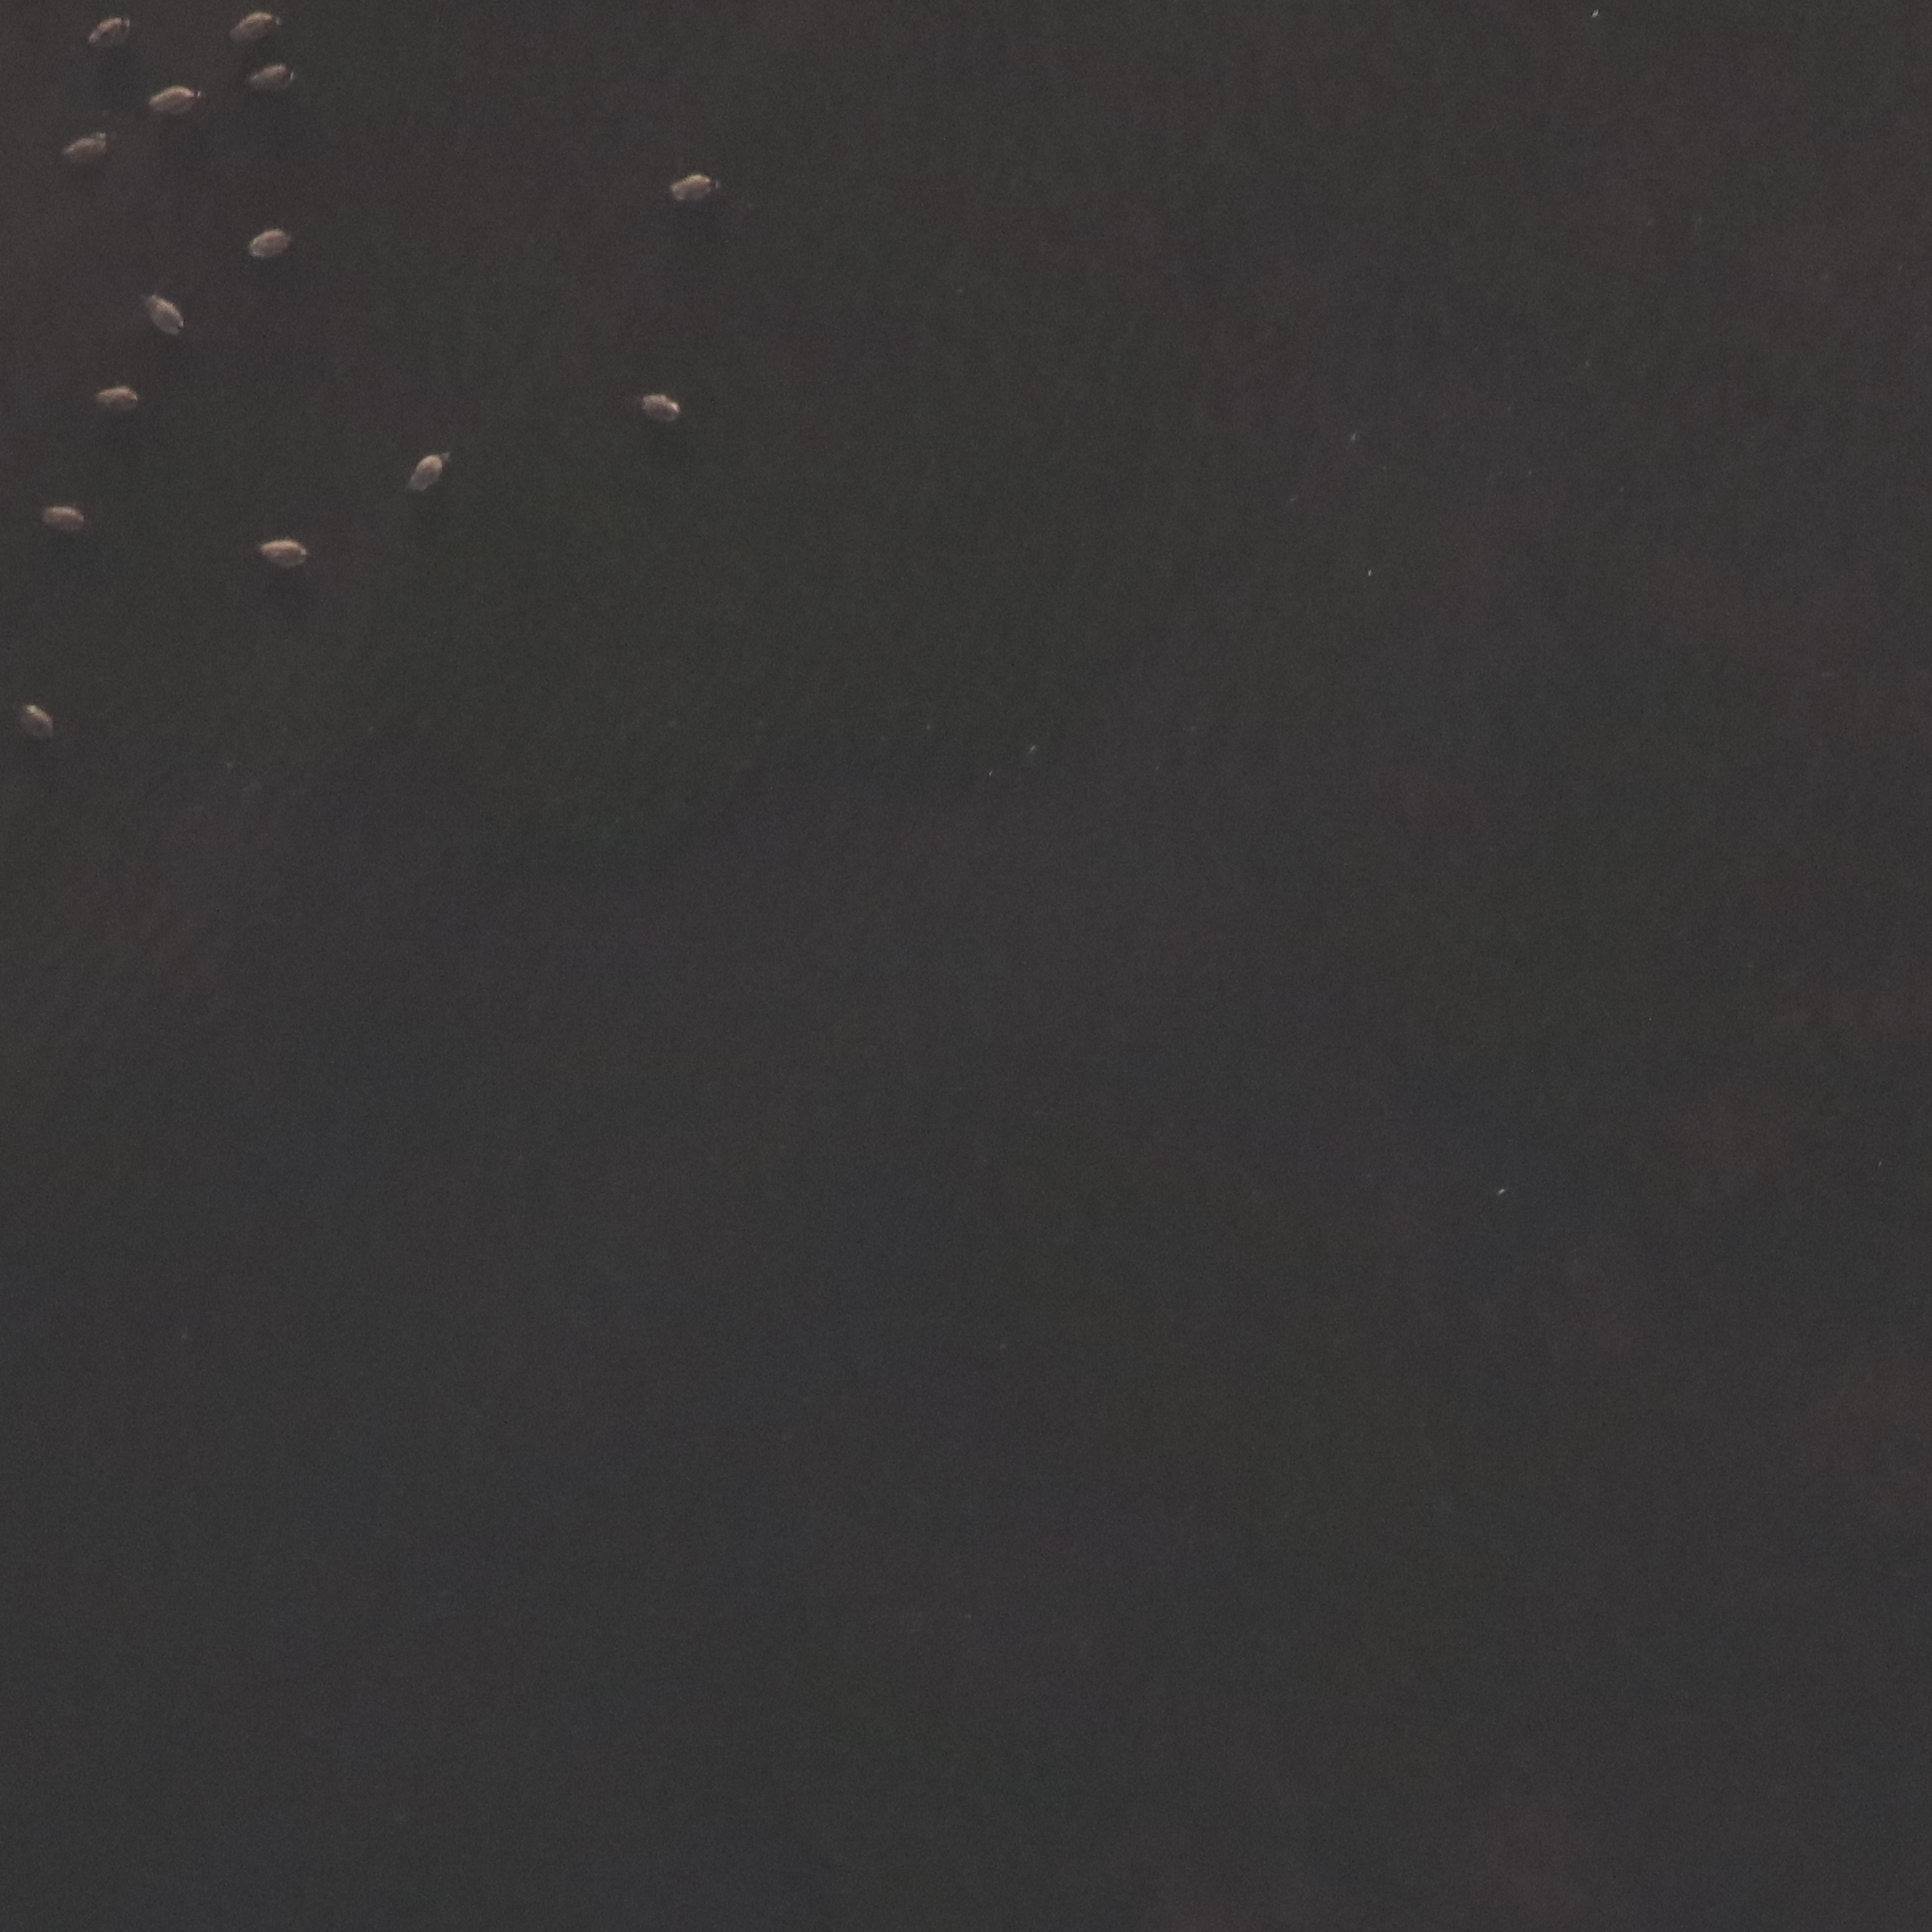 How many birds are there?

14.